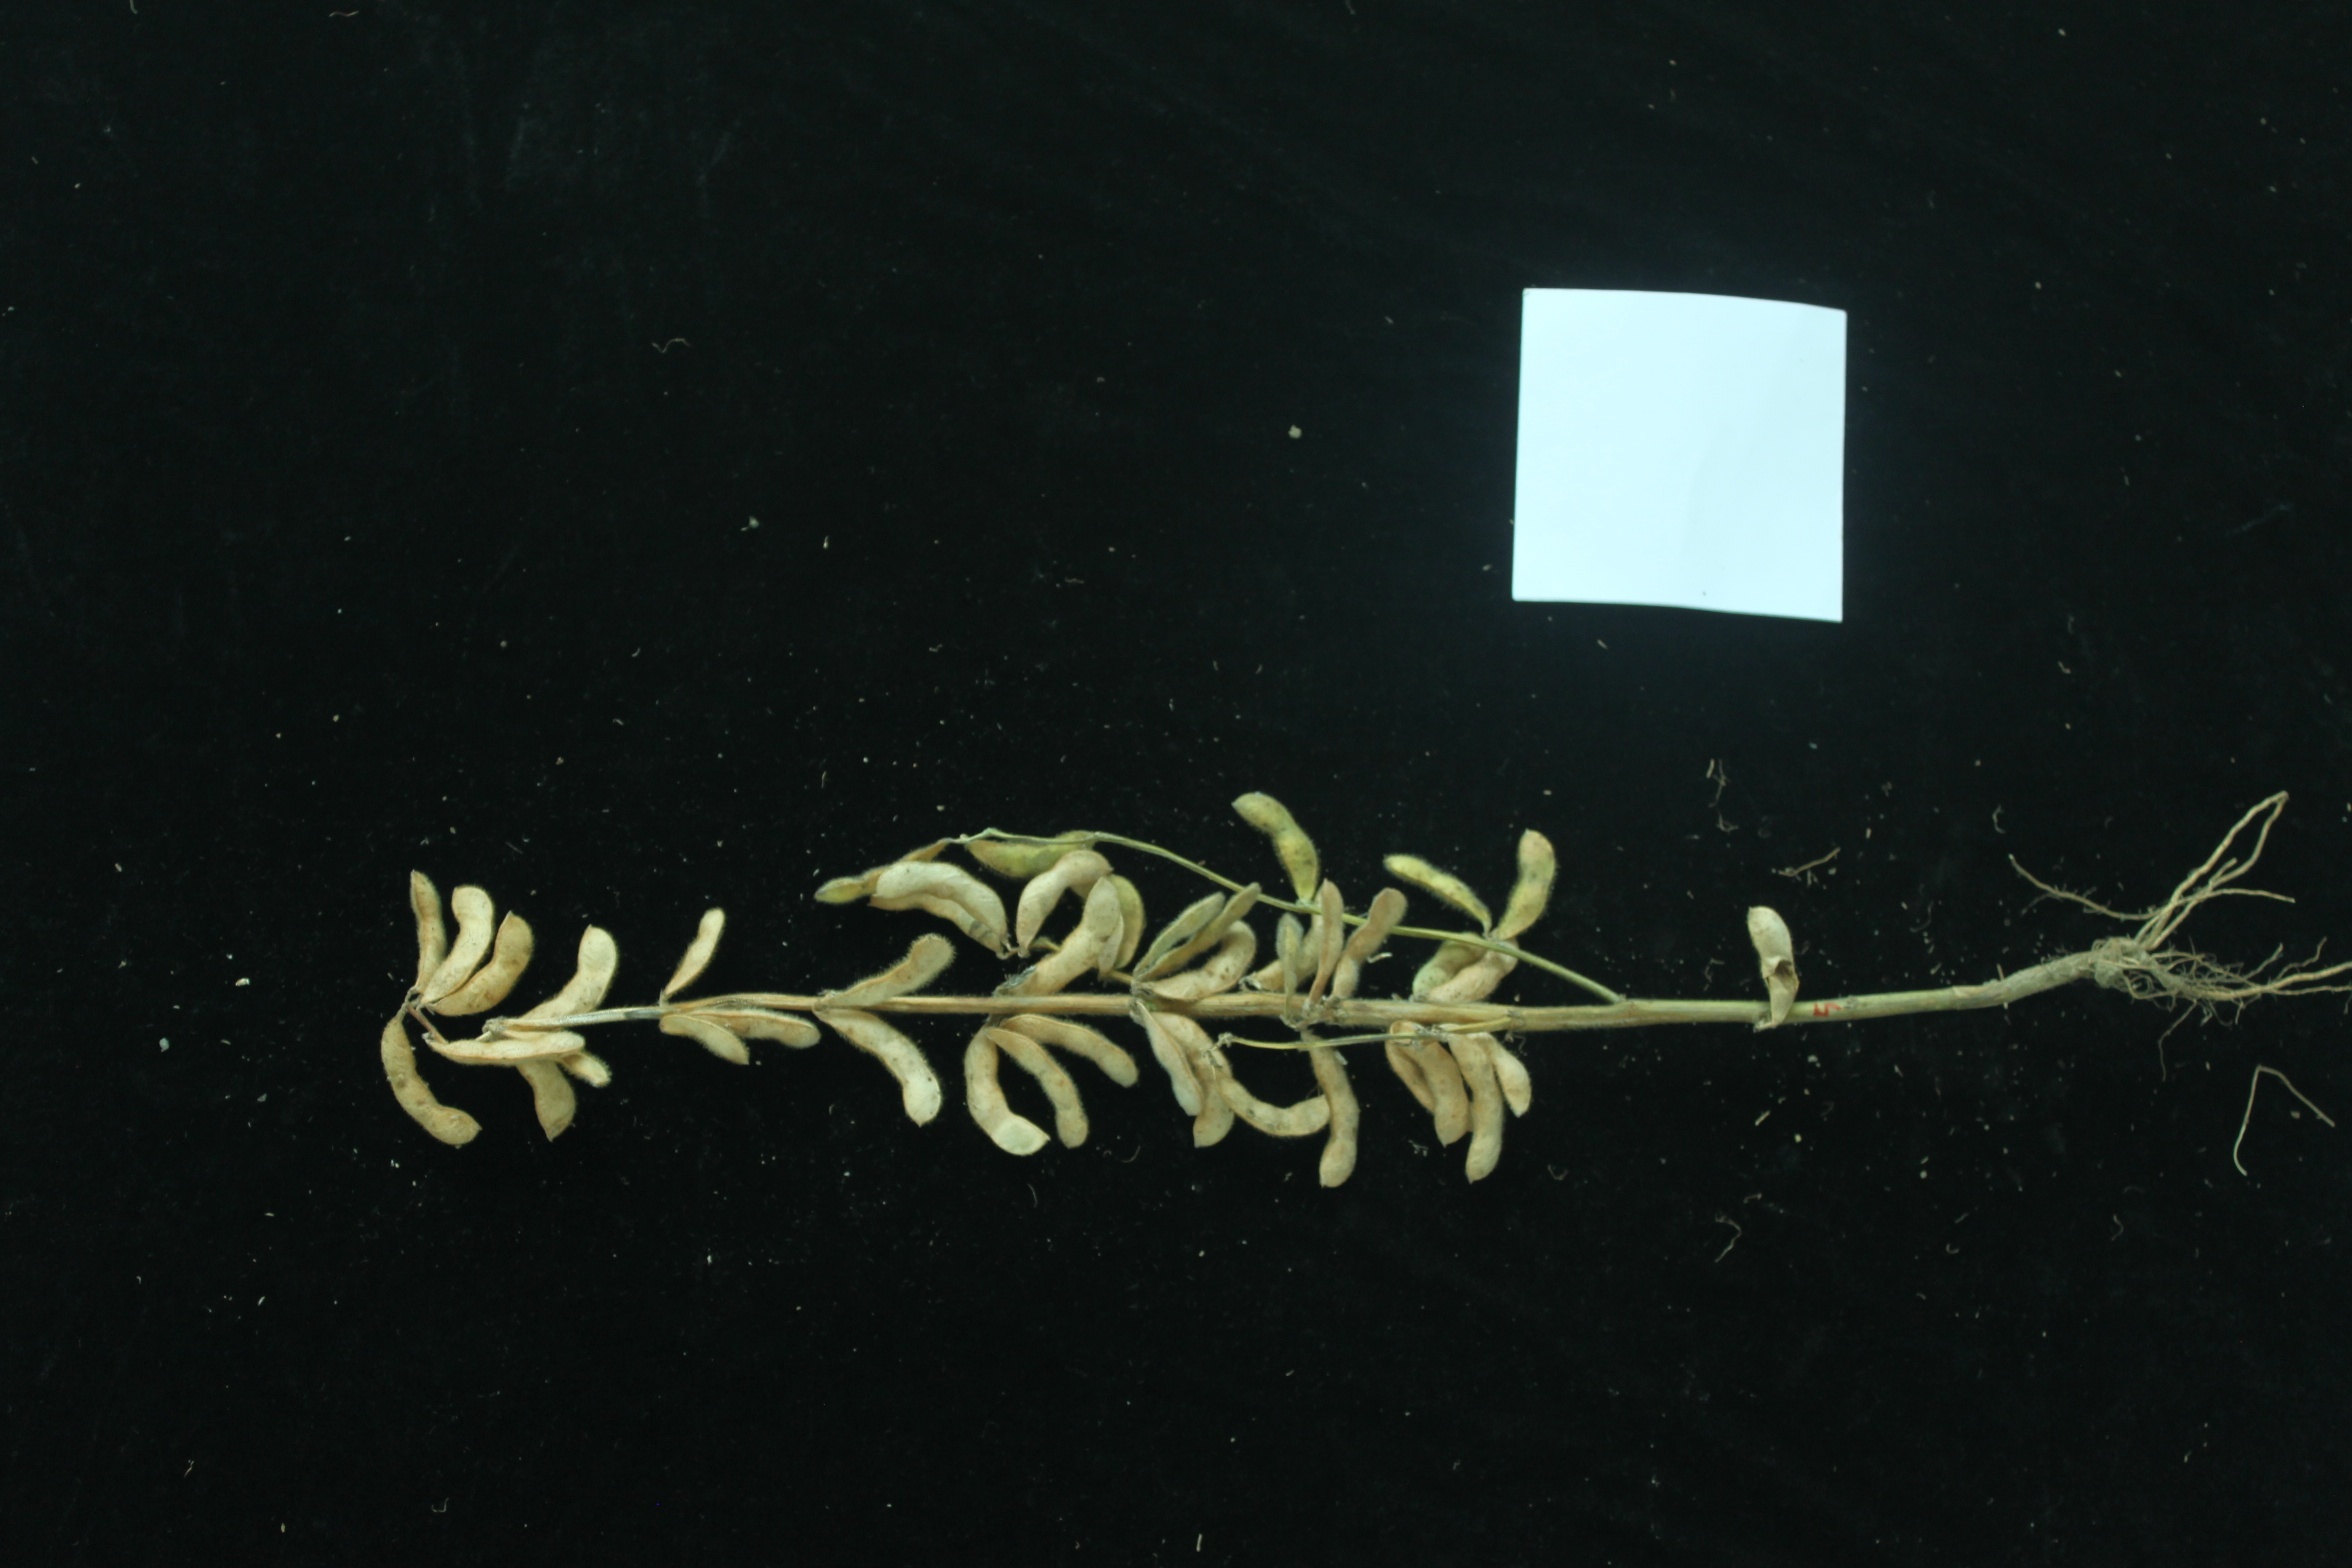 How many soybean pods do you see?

43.